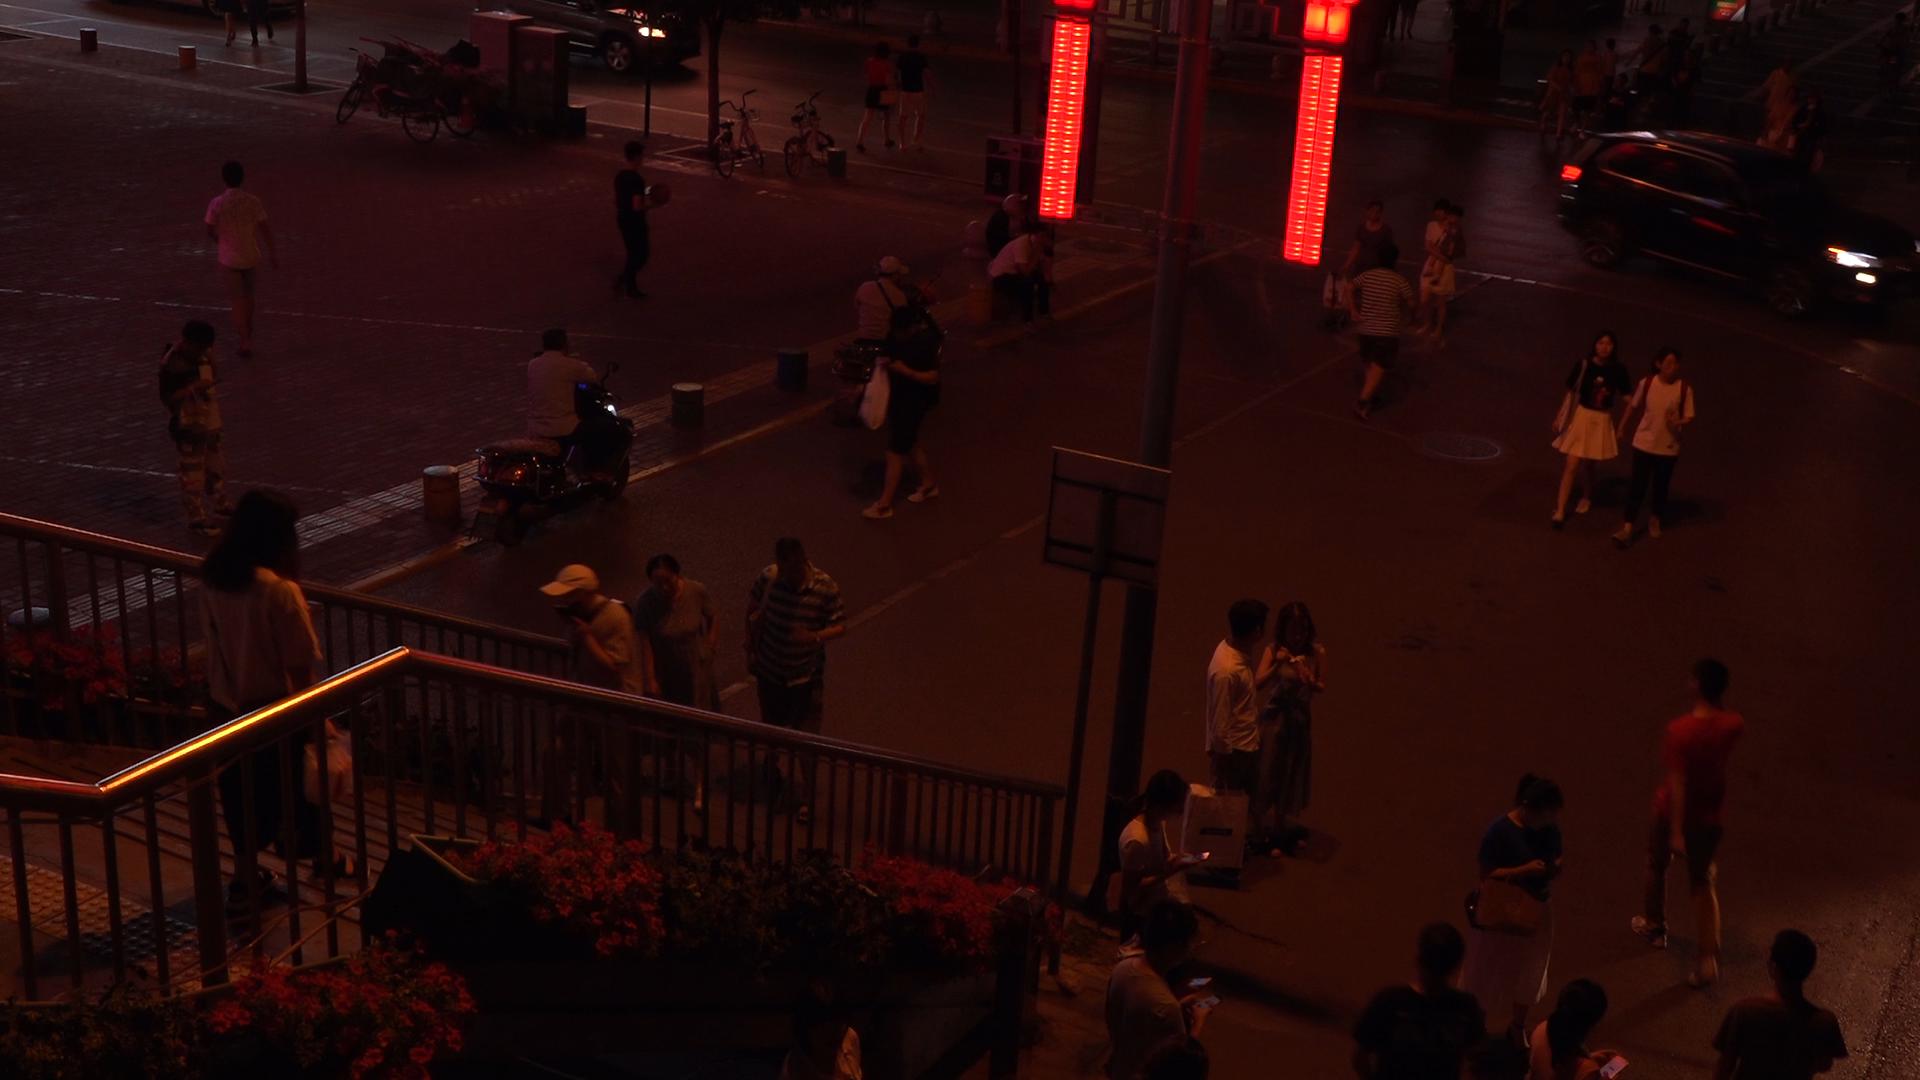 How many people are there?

43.